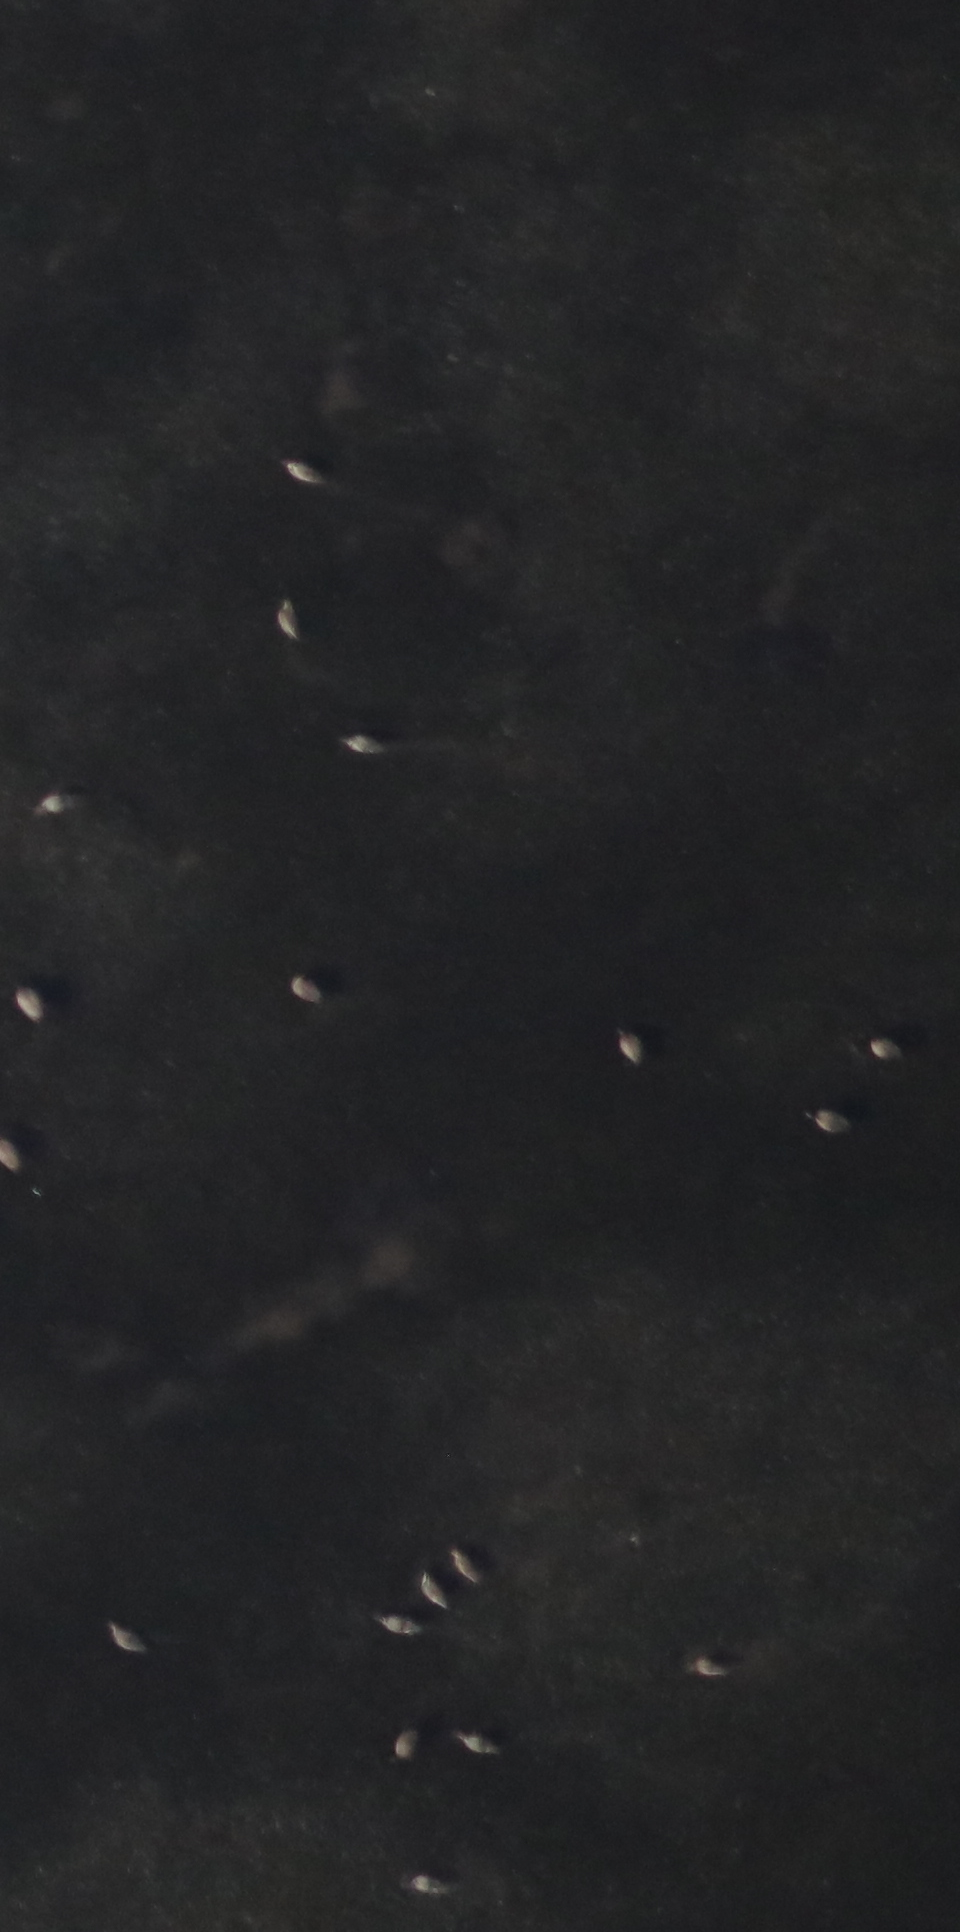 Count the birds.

18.